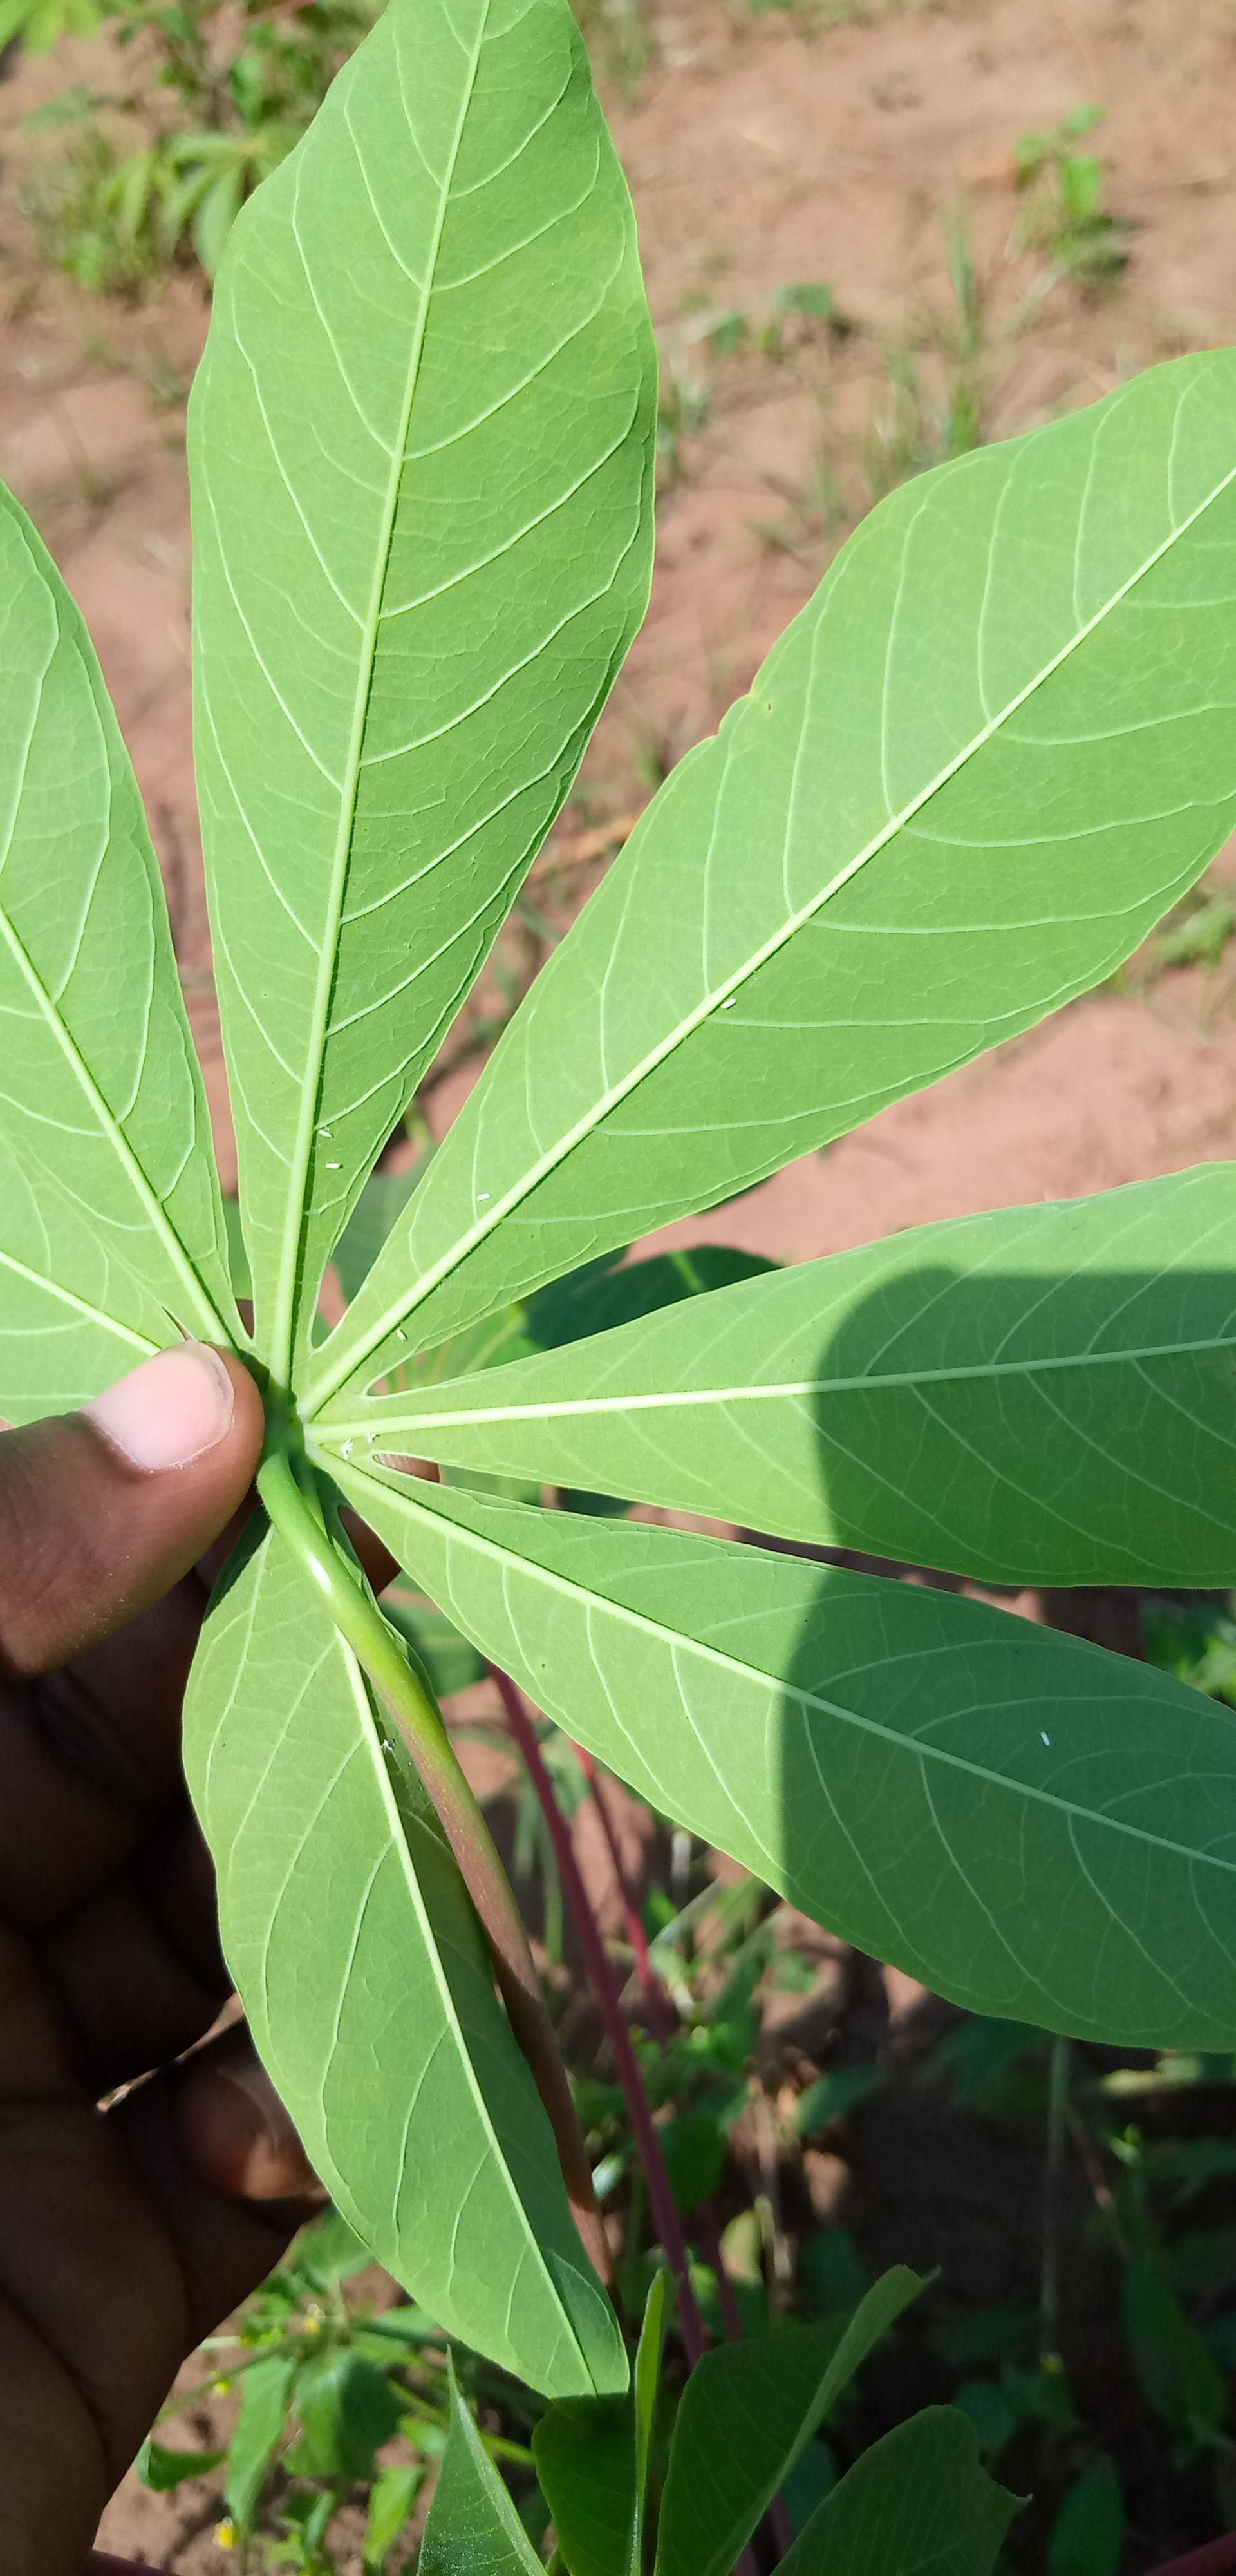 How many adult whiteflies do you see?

9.